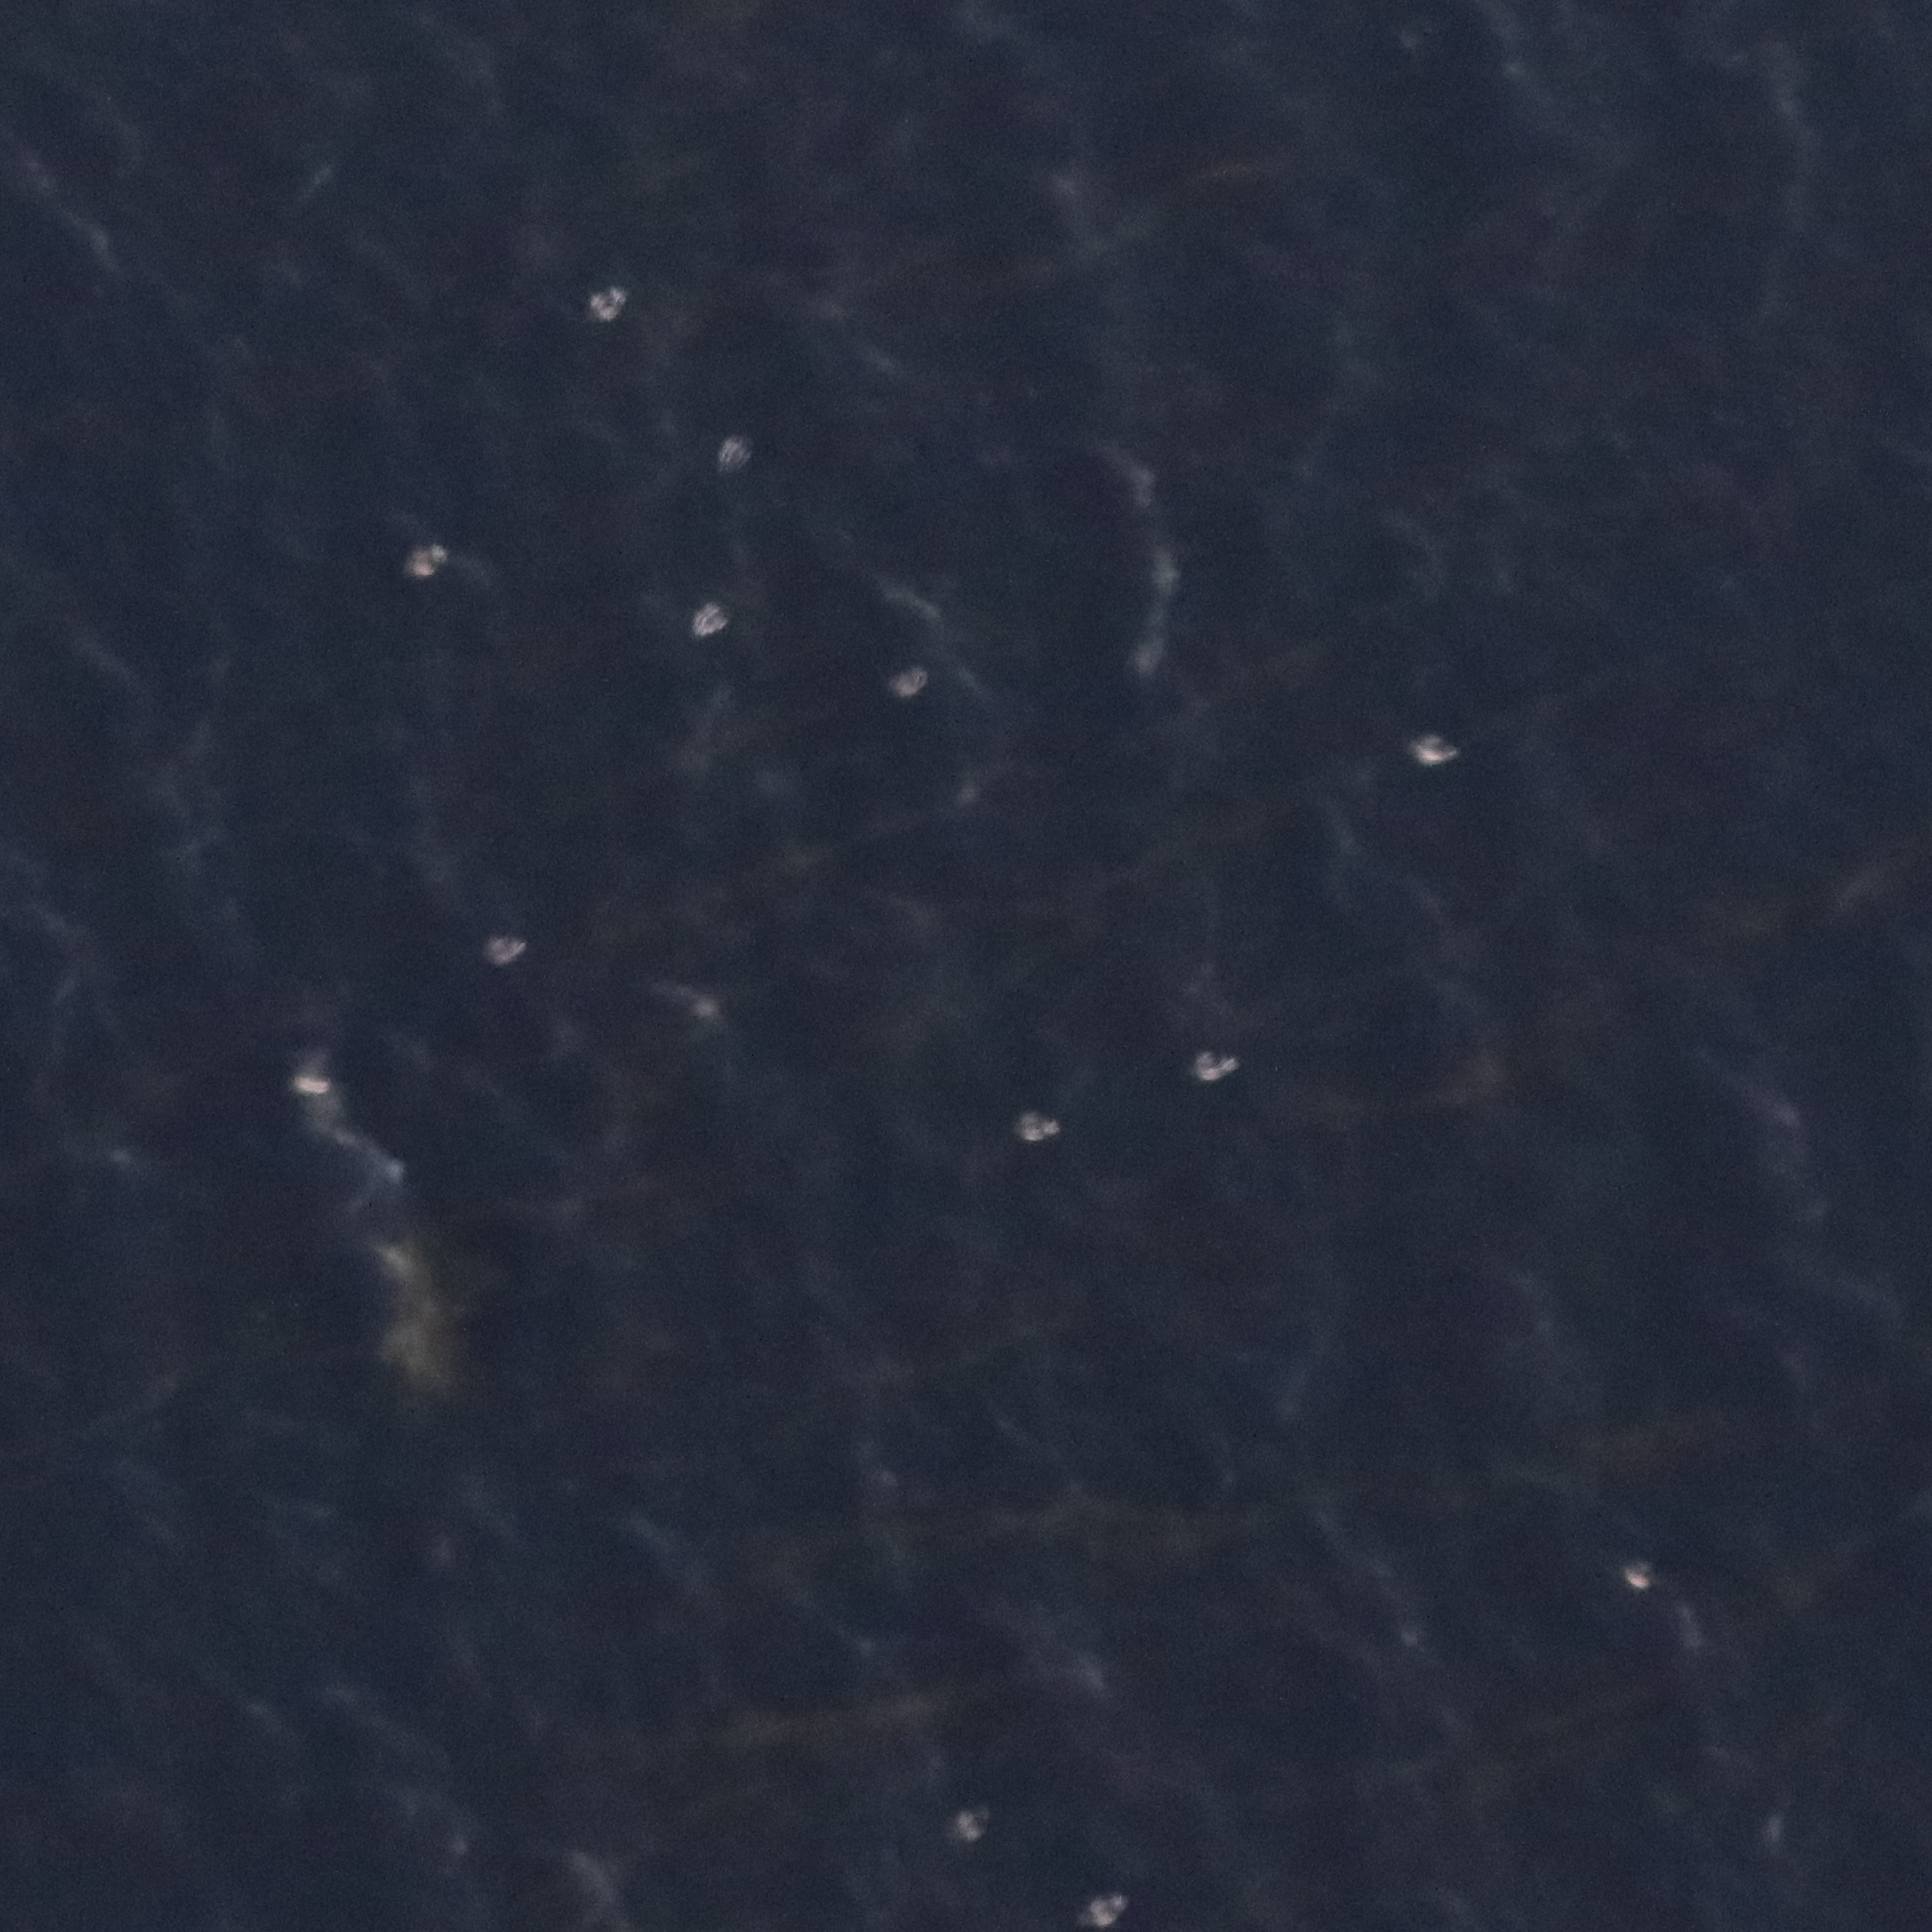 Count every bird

13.